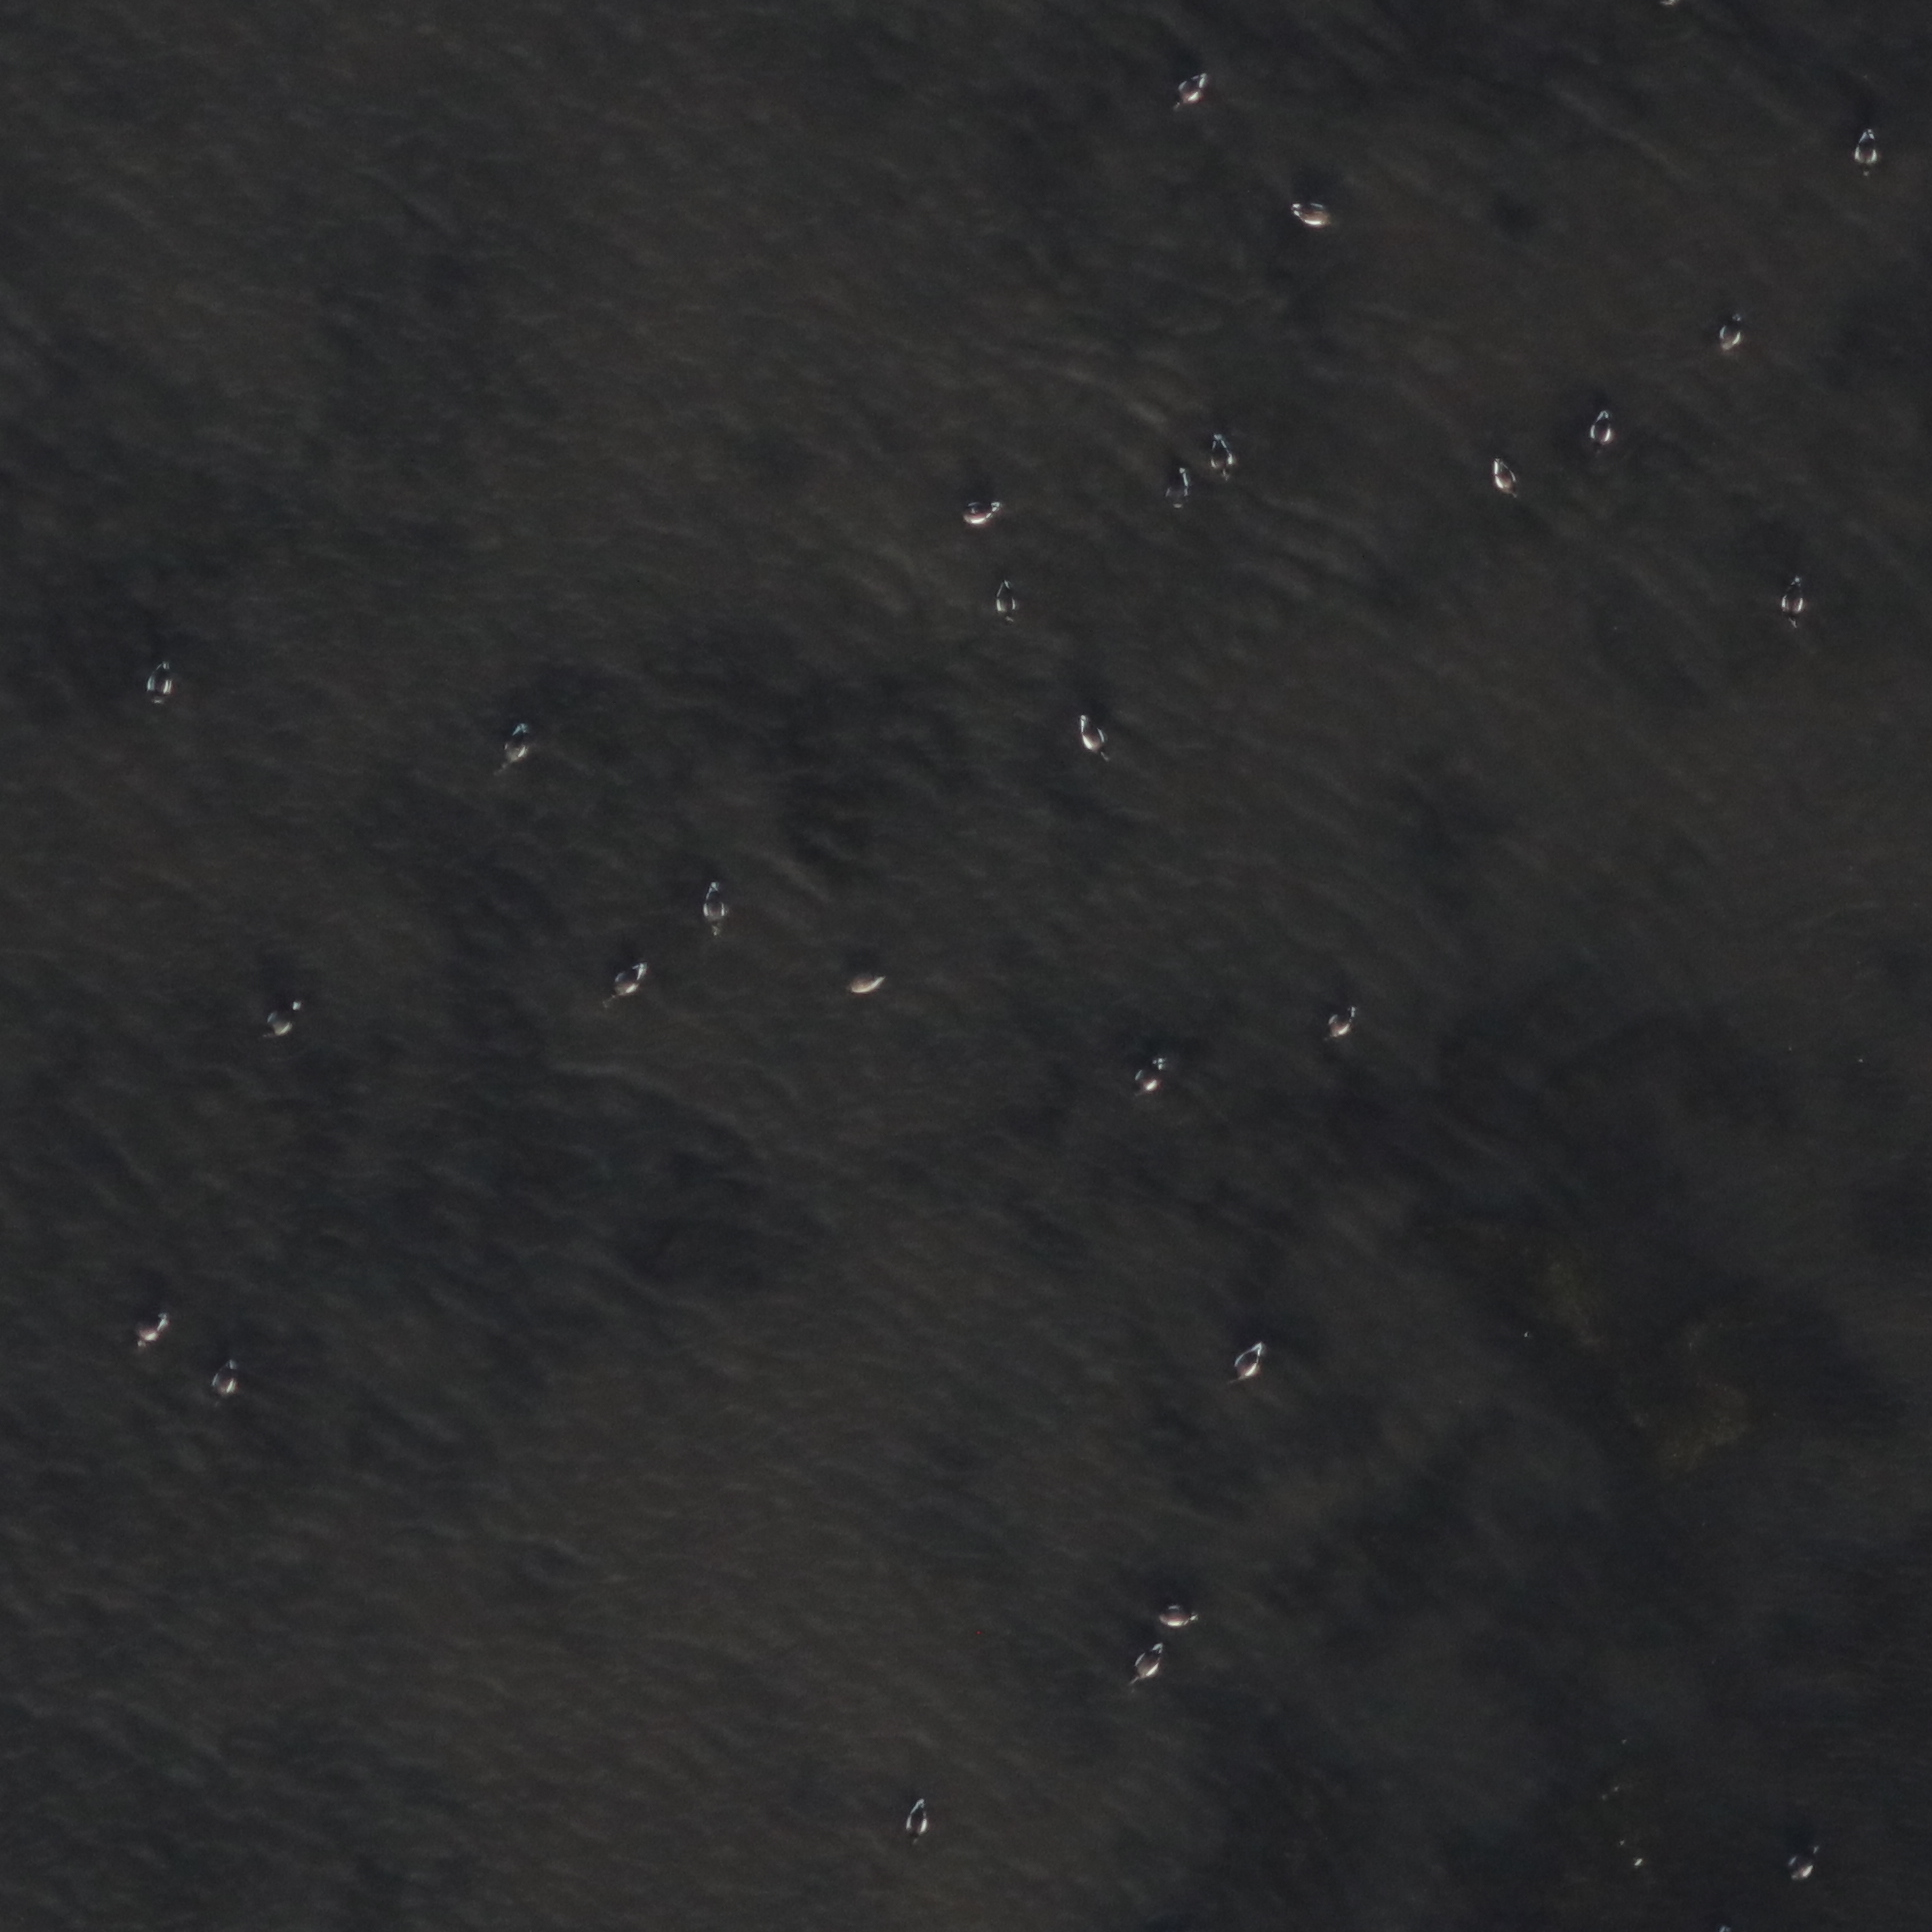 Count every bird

27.